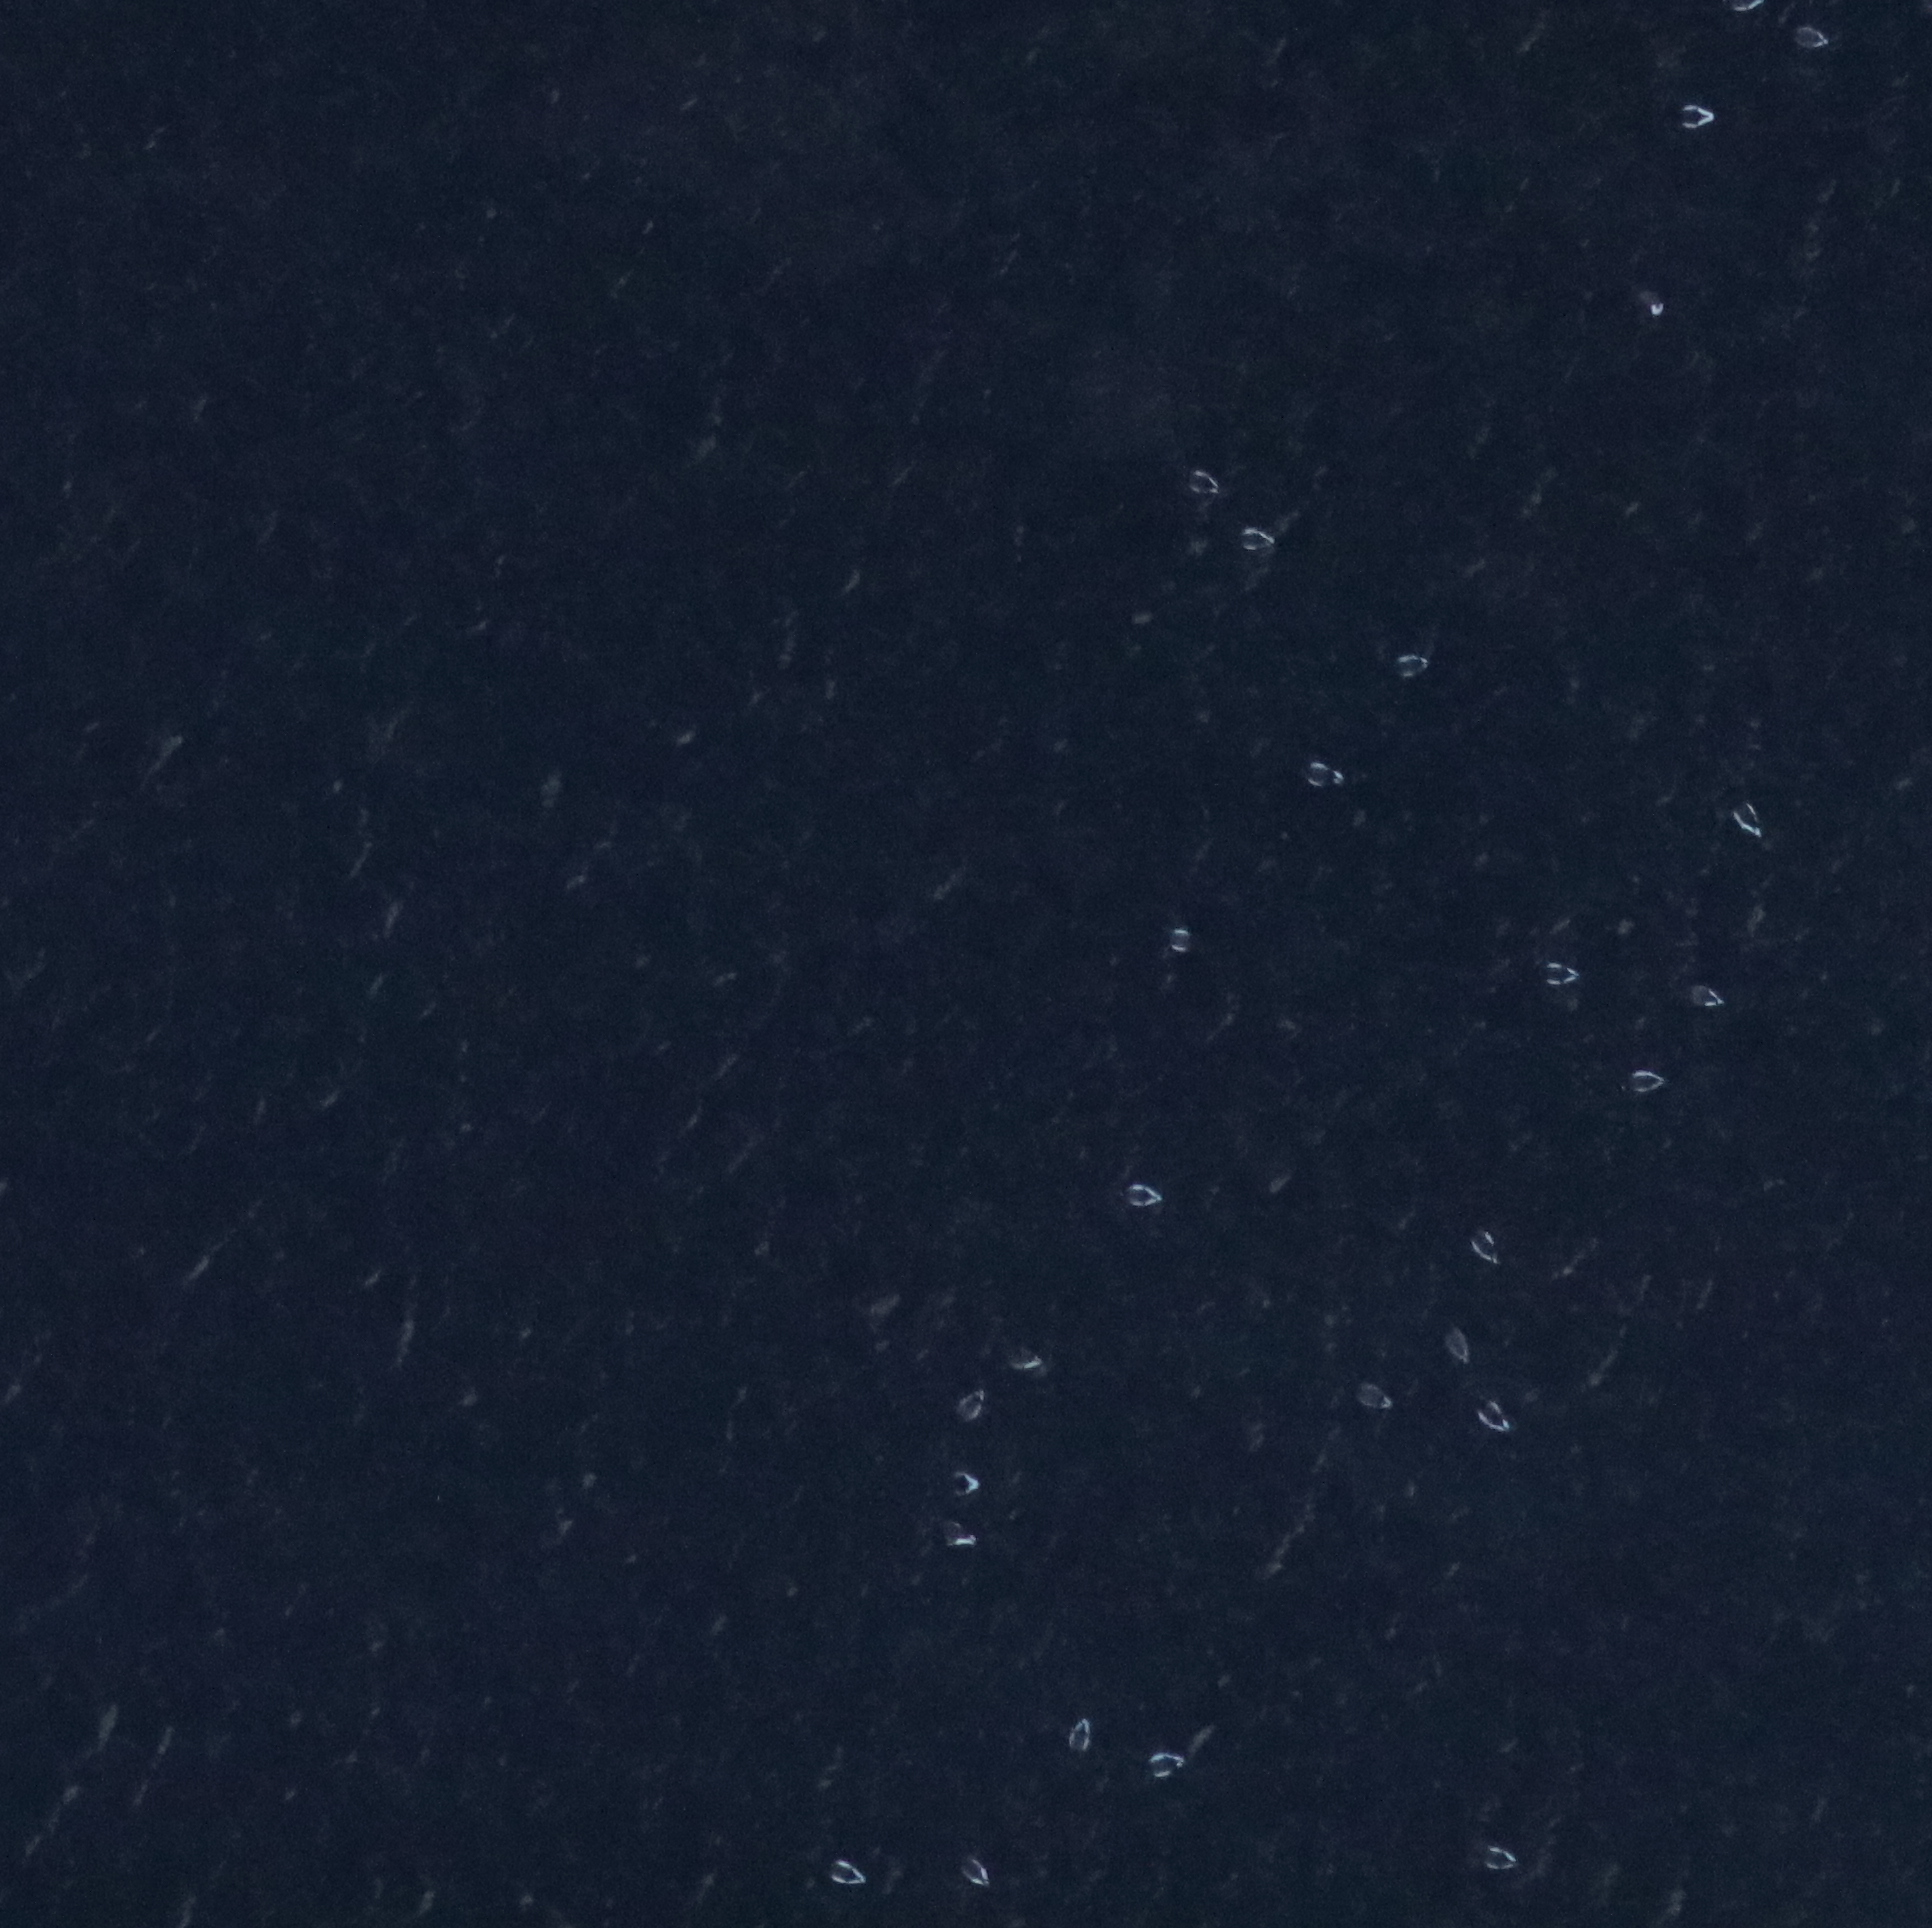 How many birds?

26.